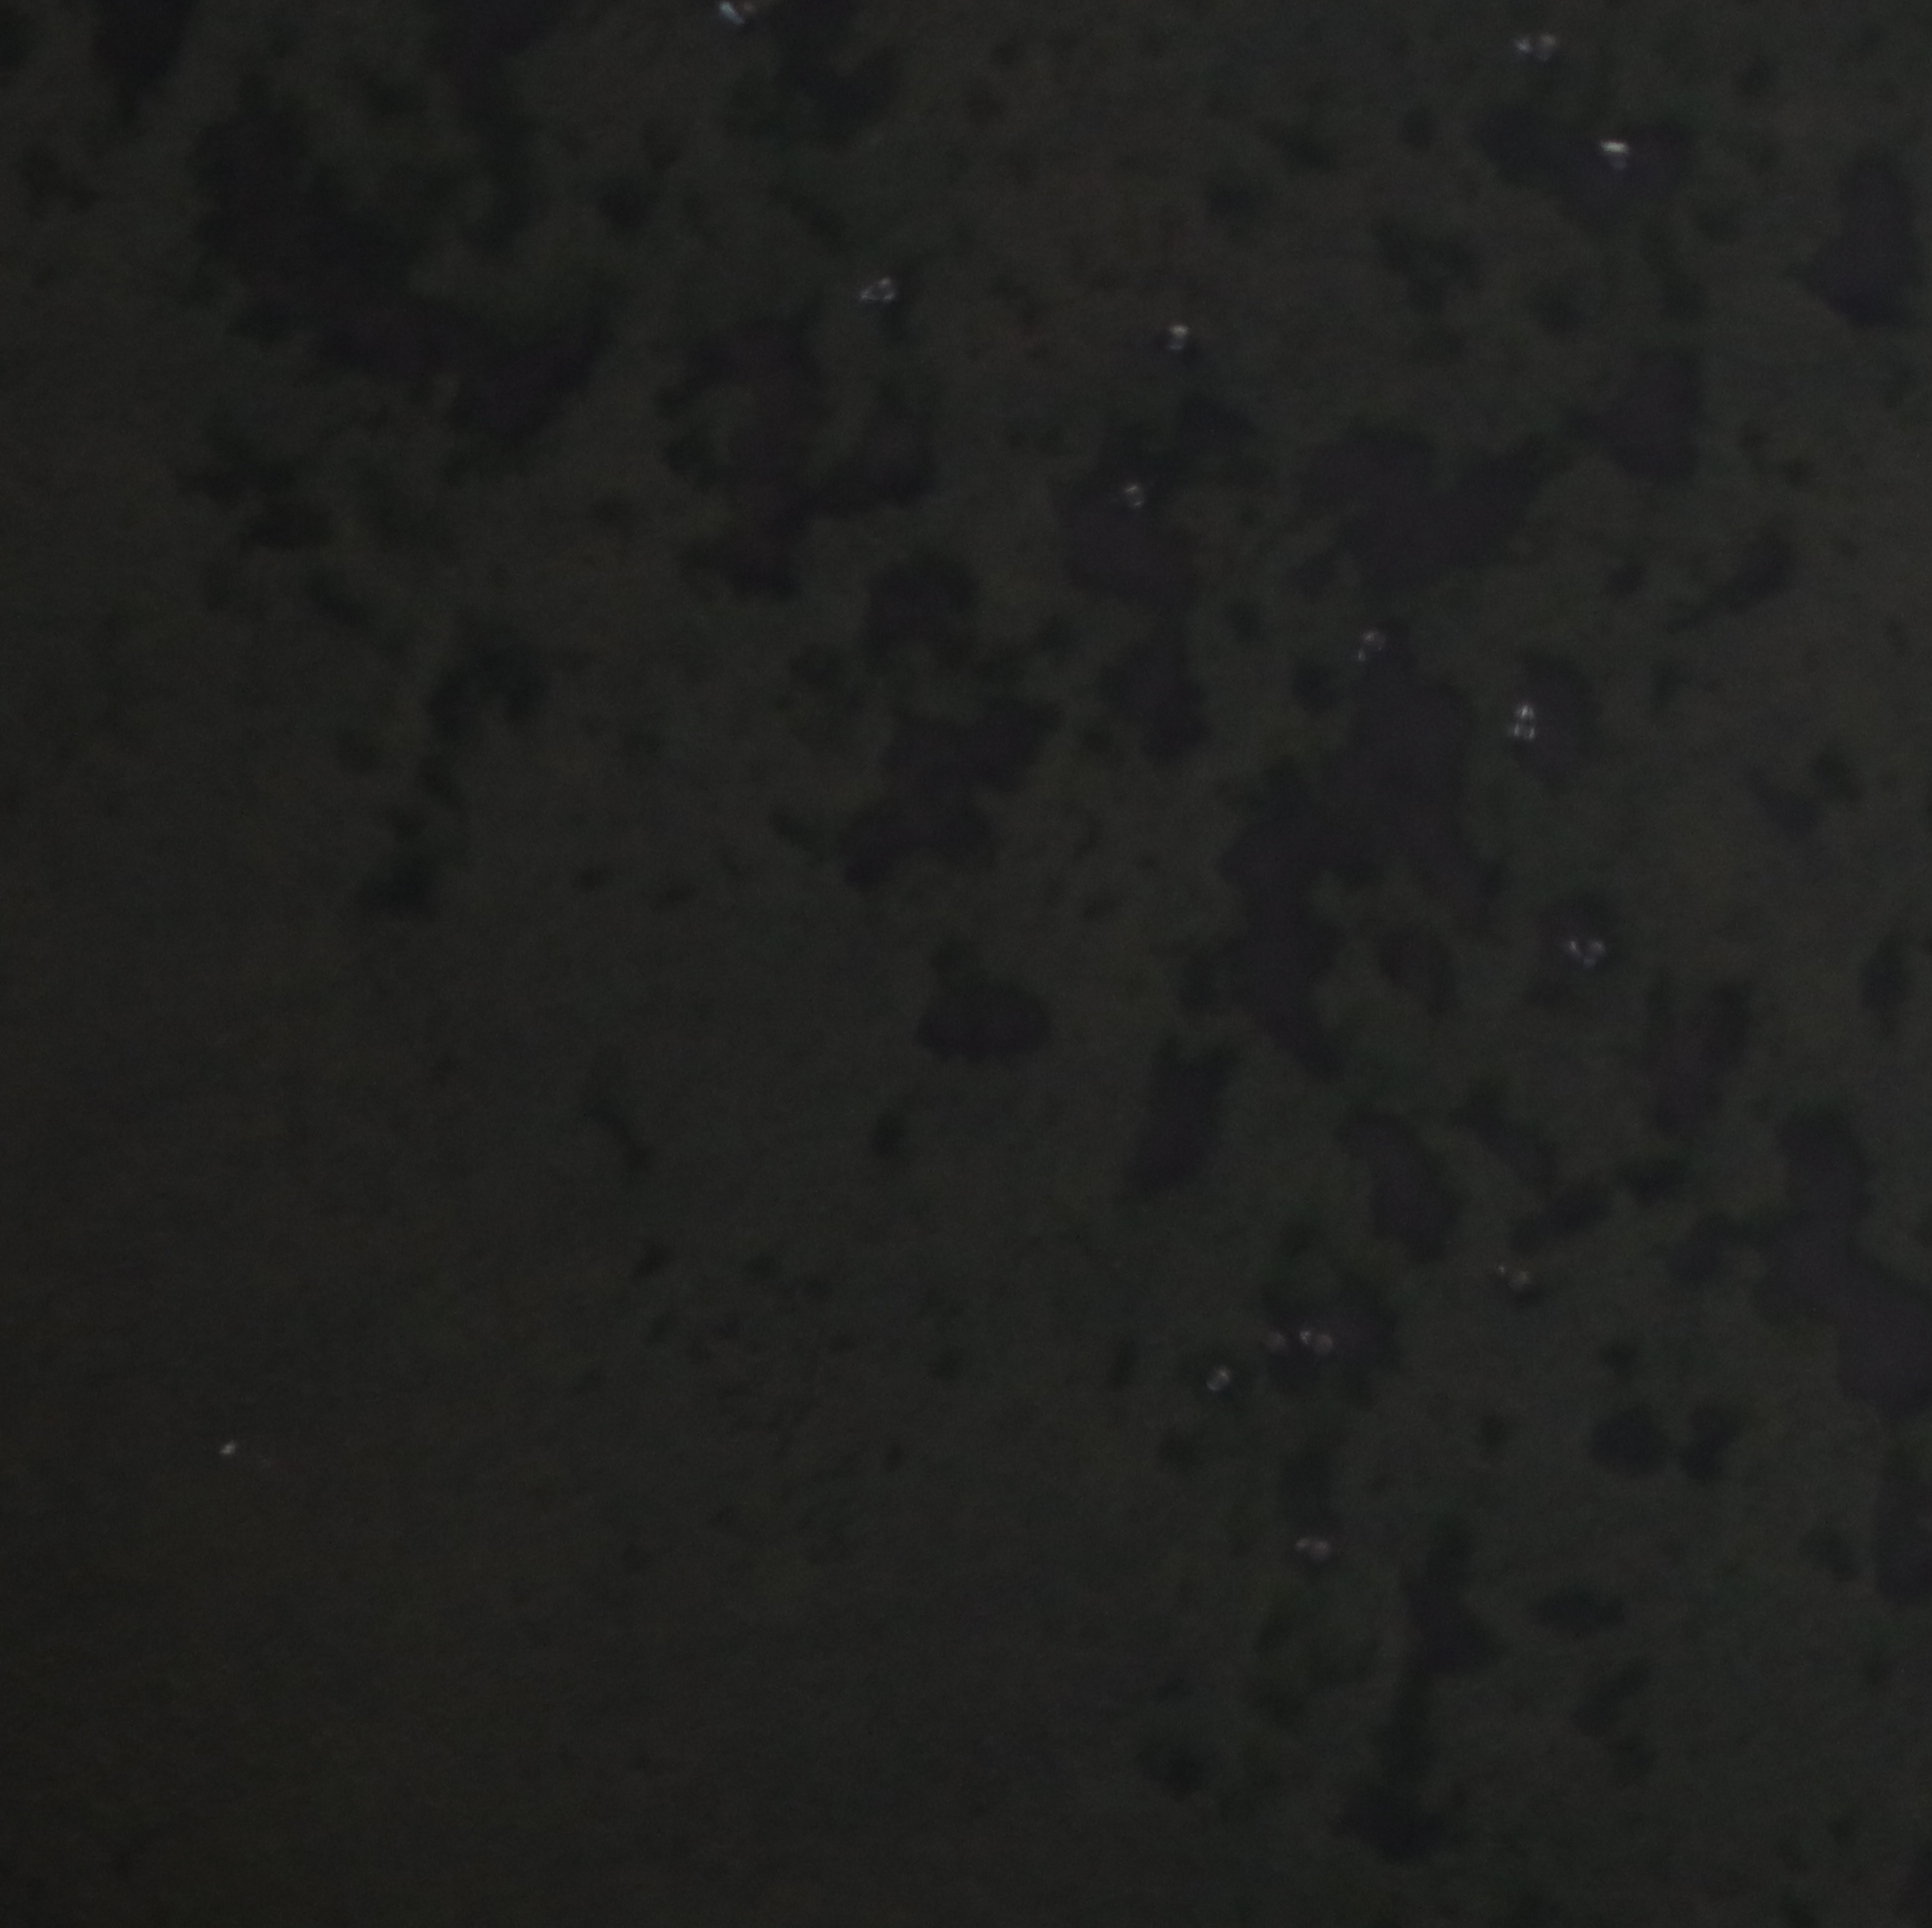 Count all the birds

13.